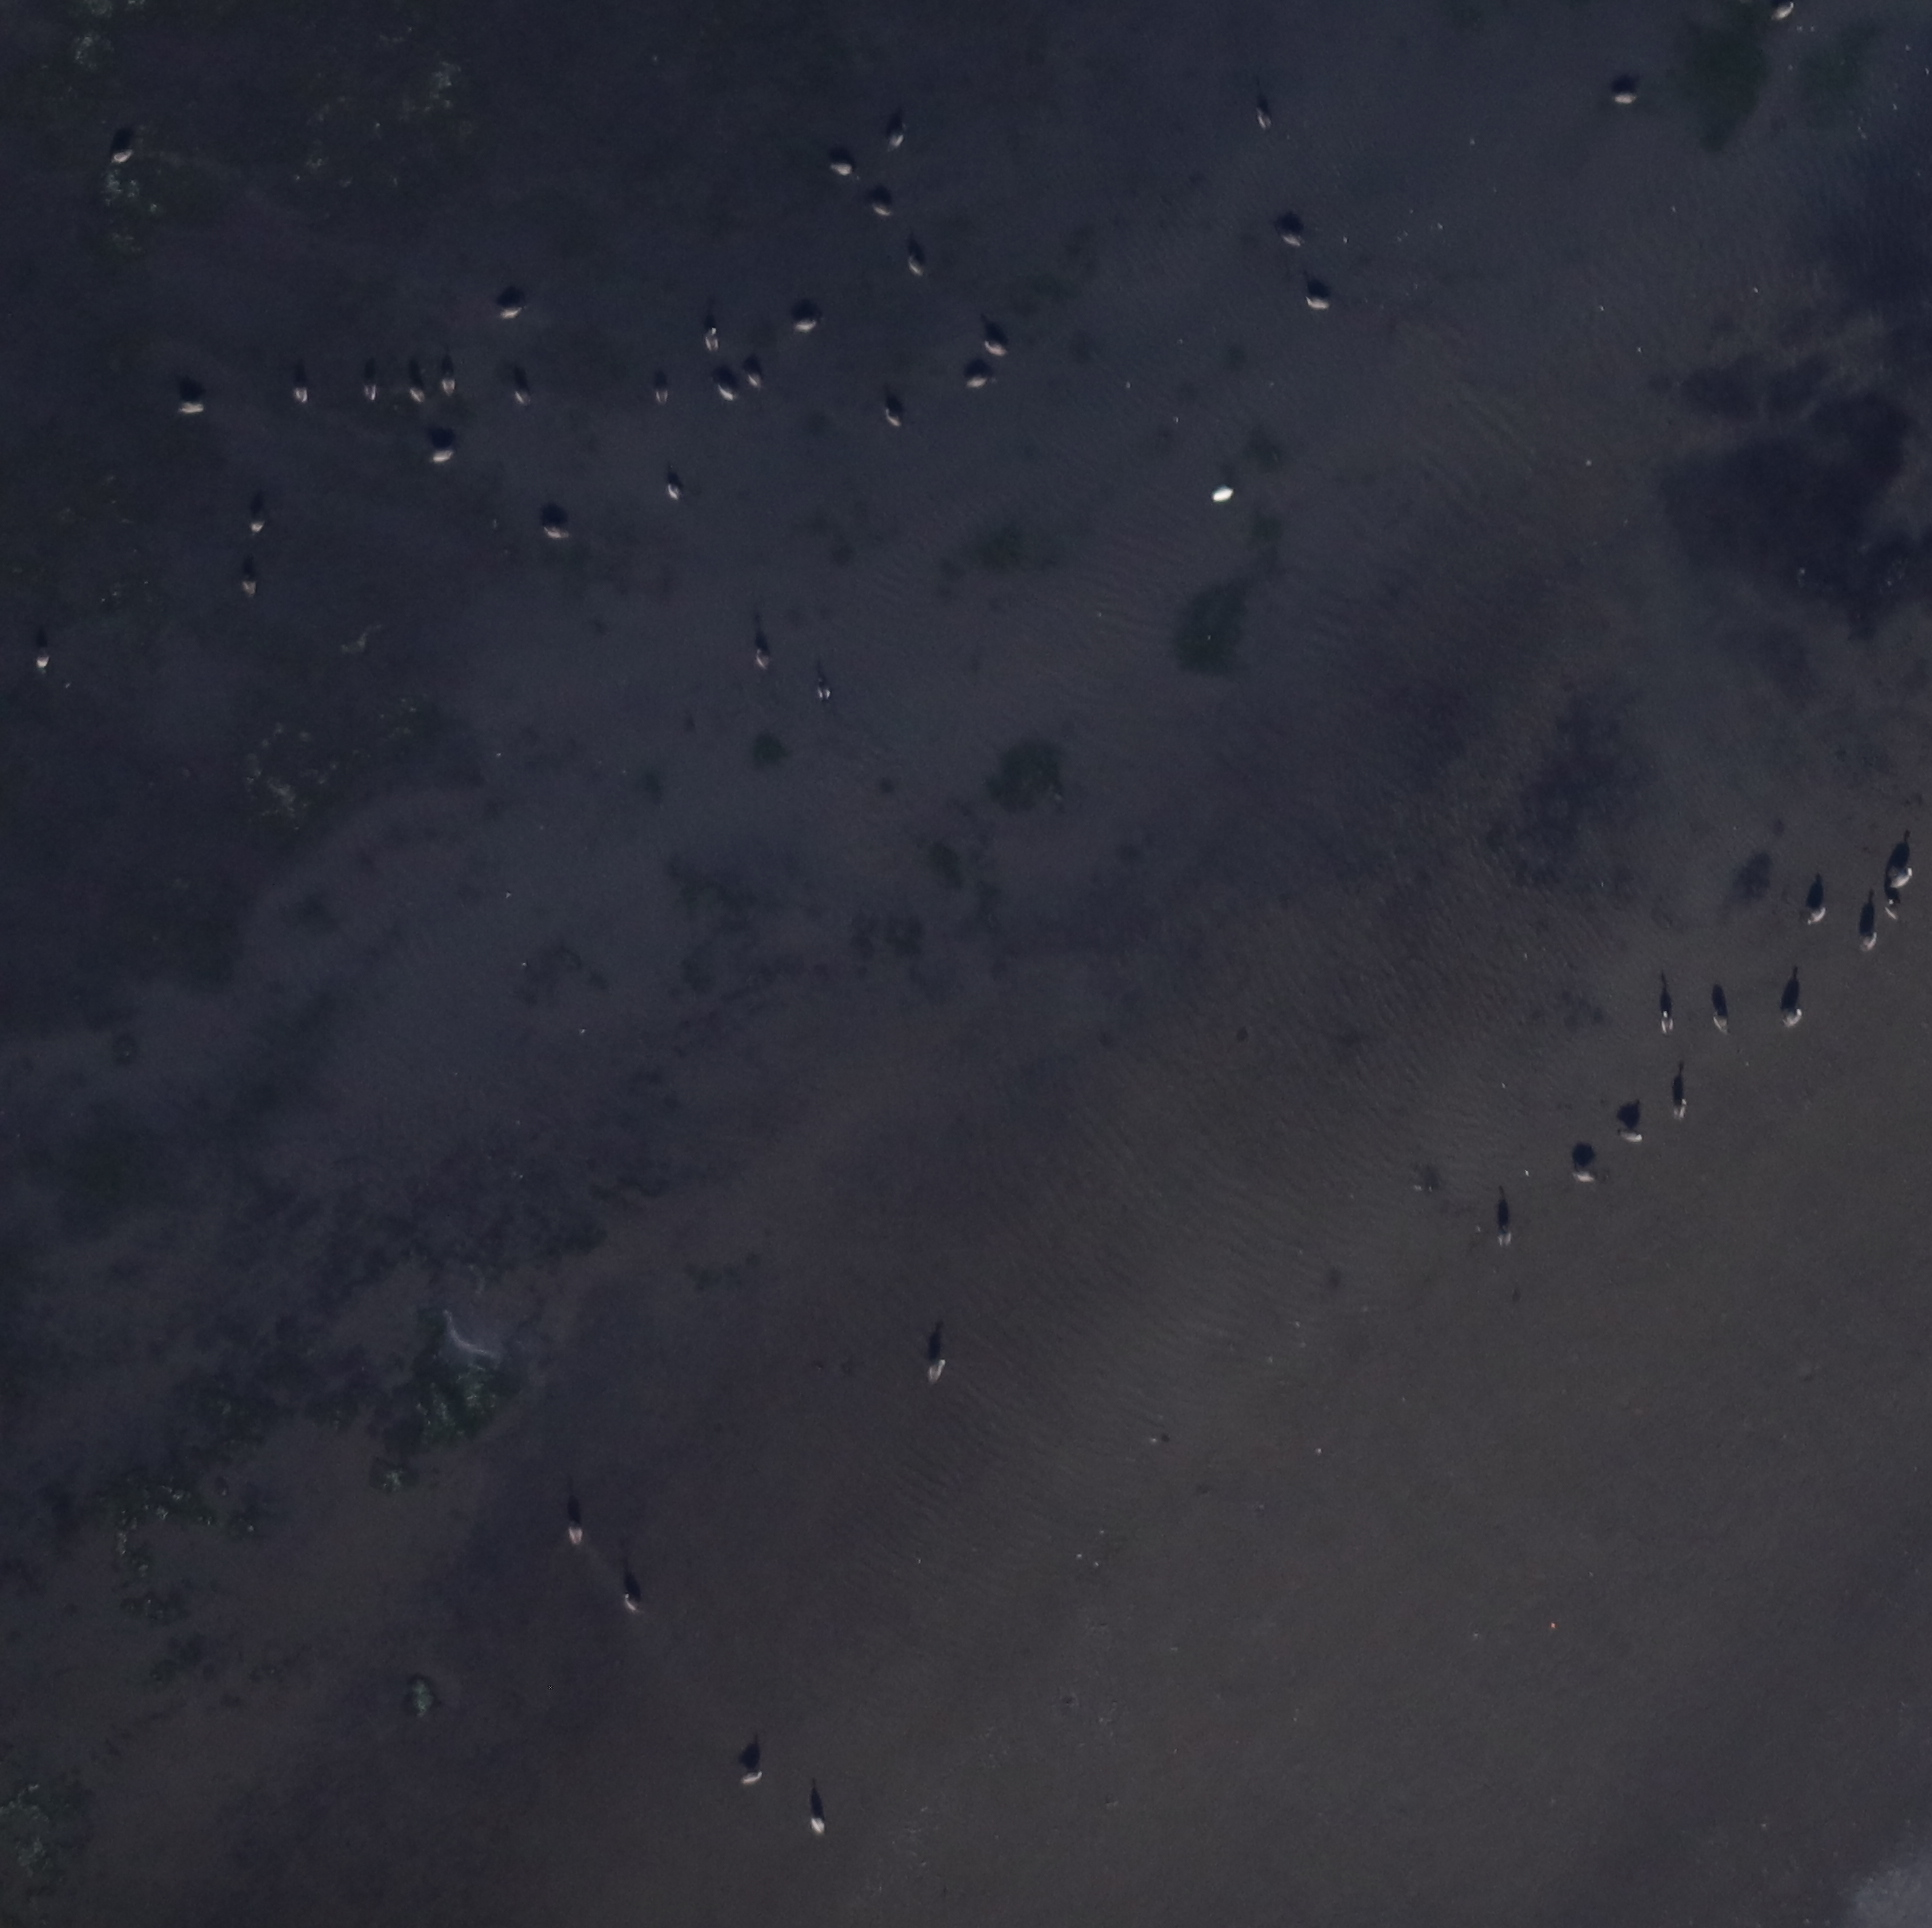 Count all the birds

50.